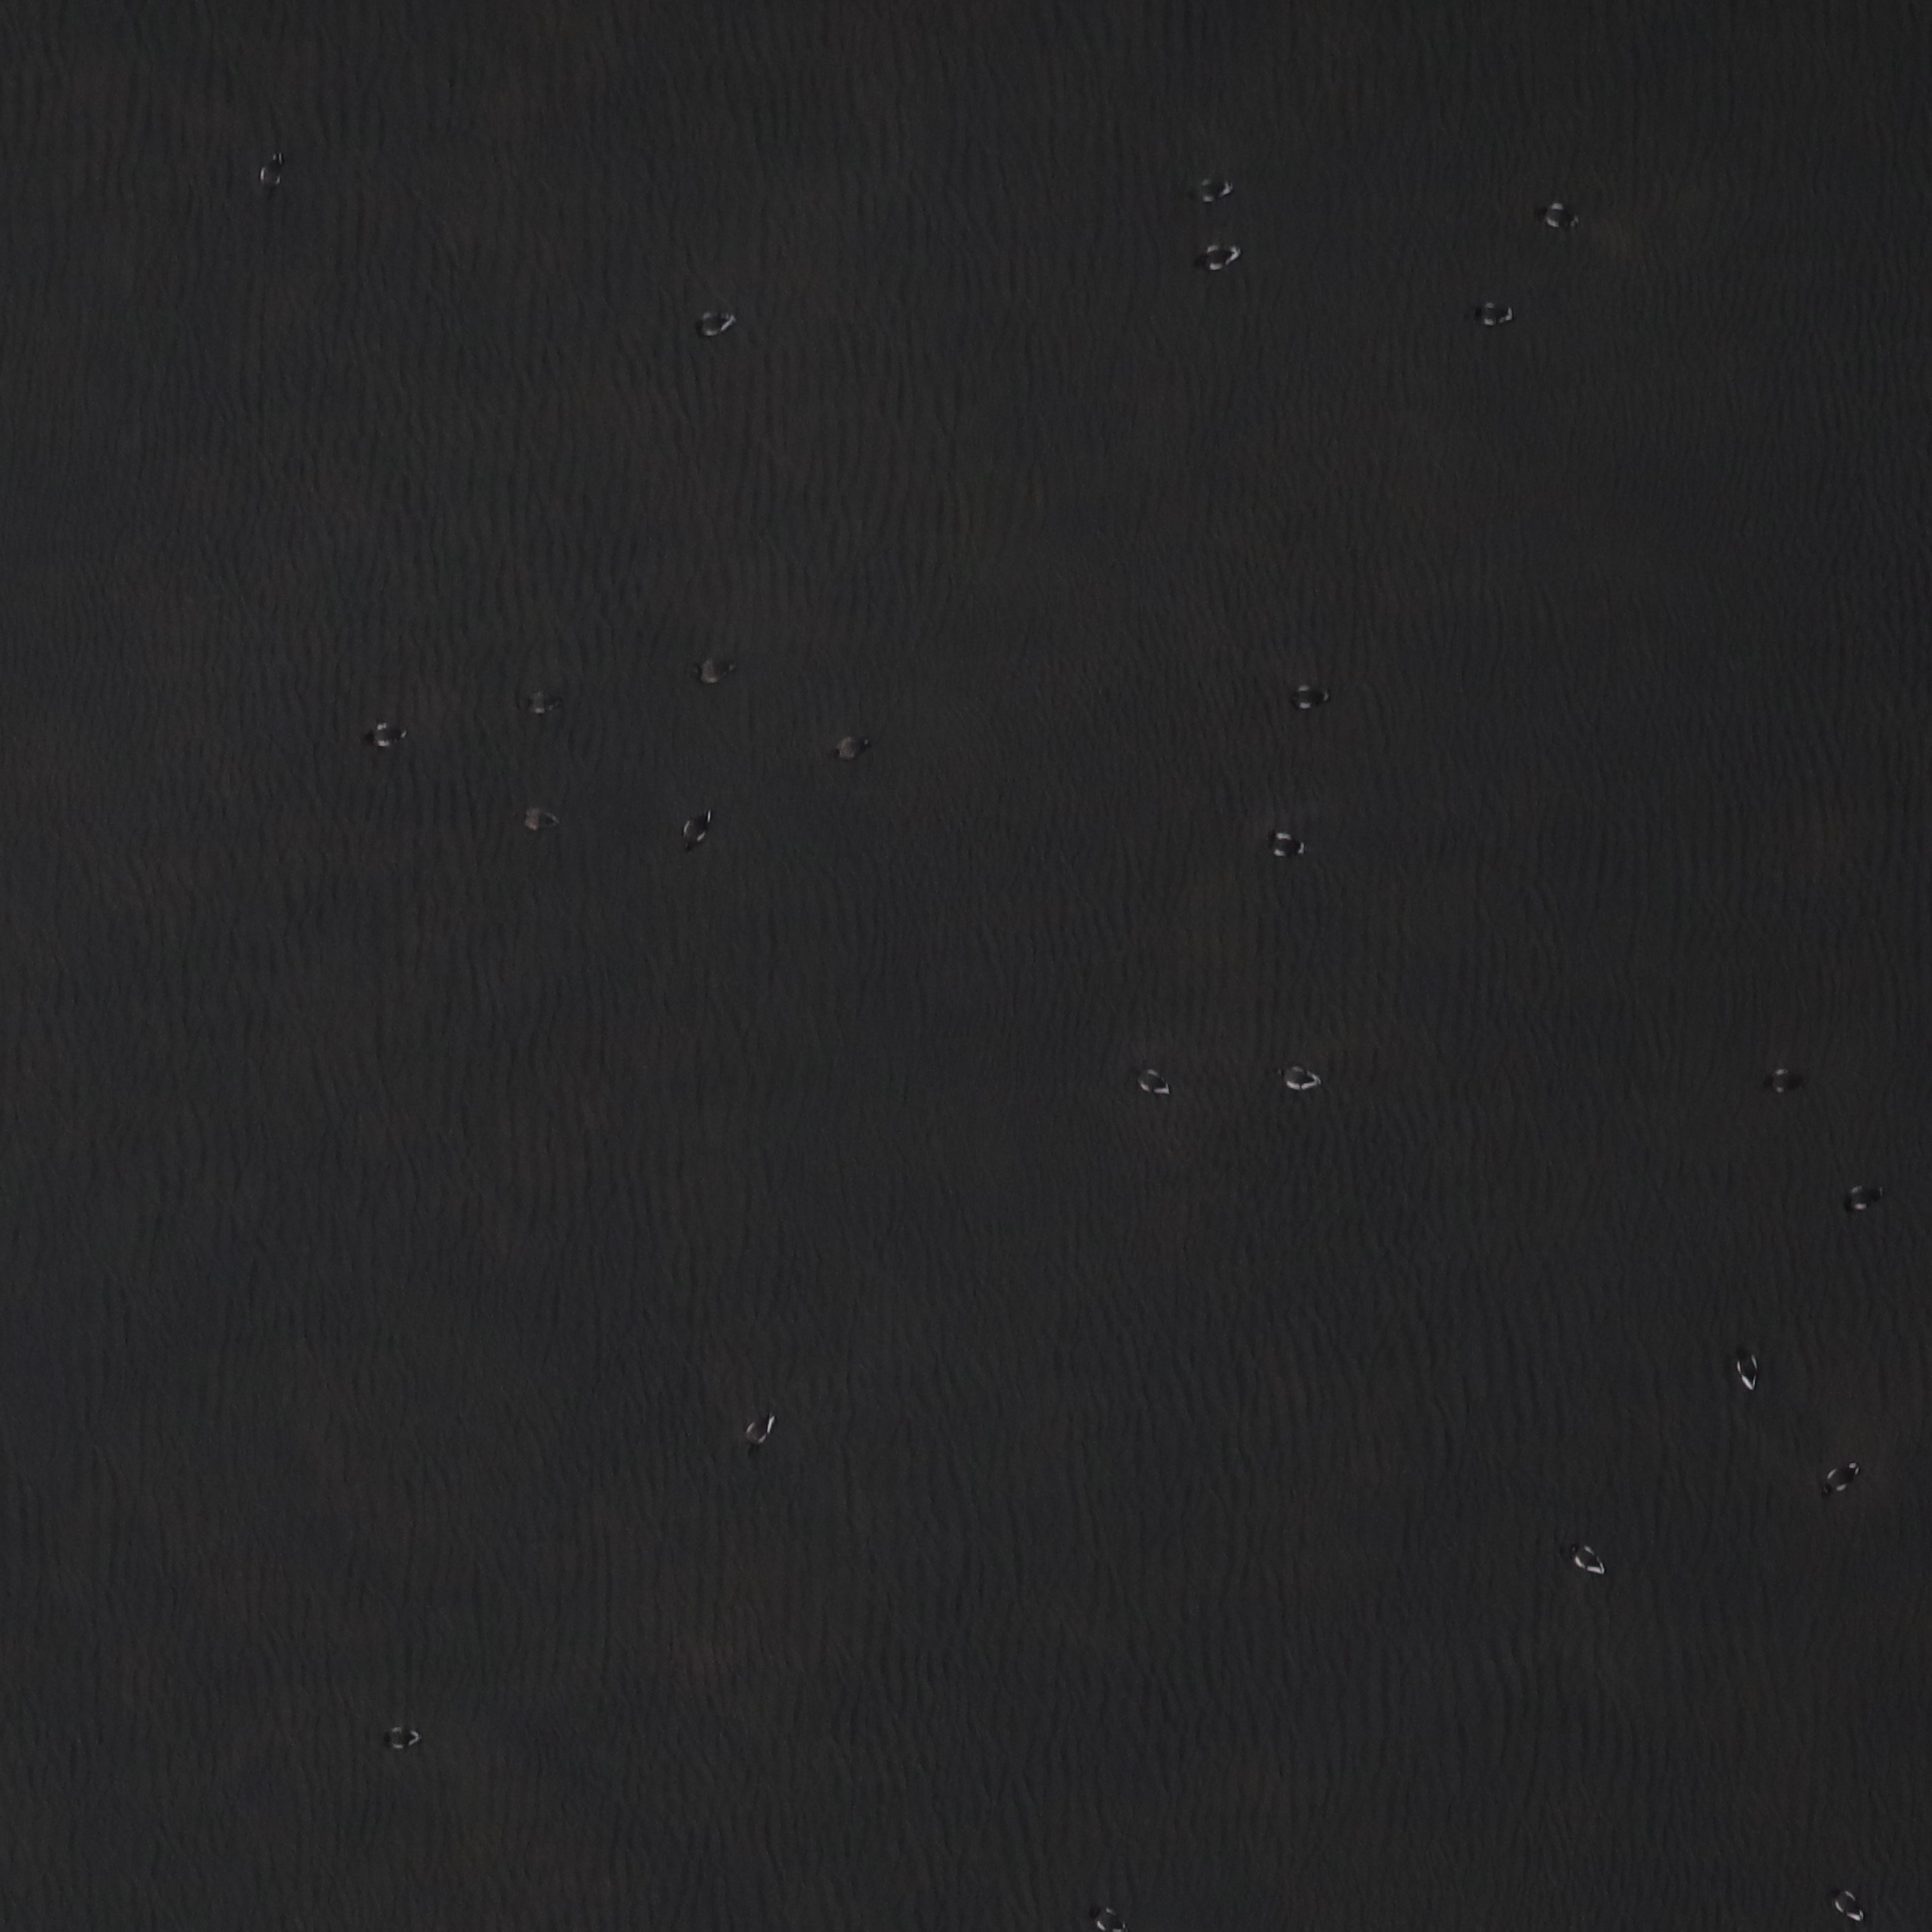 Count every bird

25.